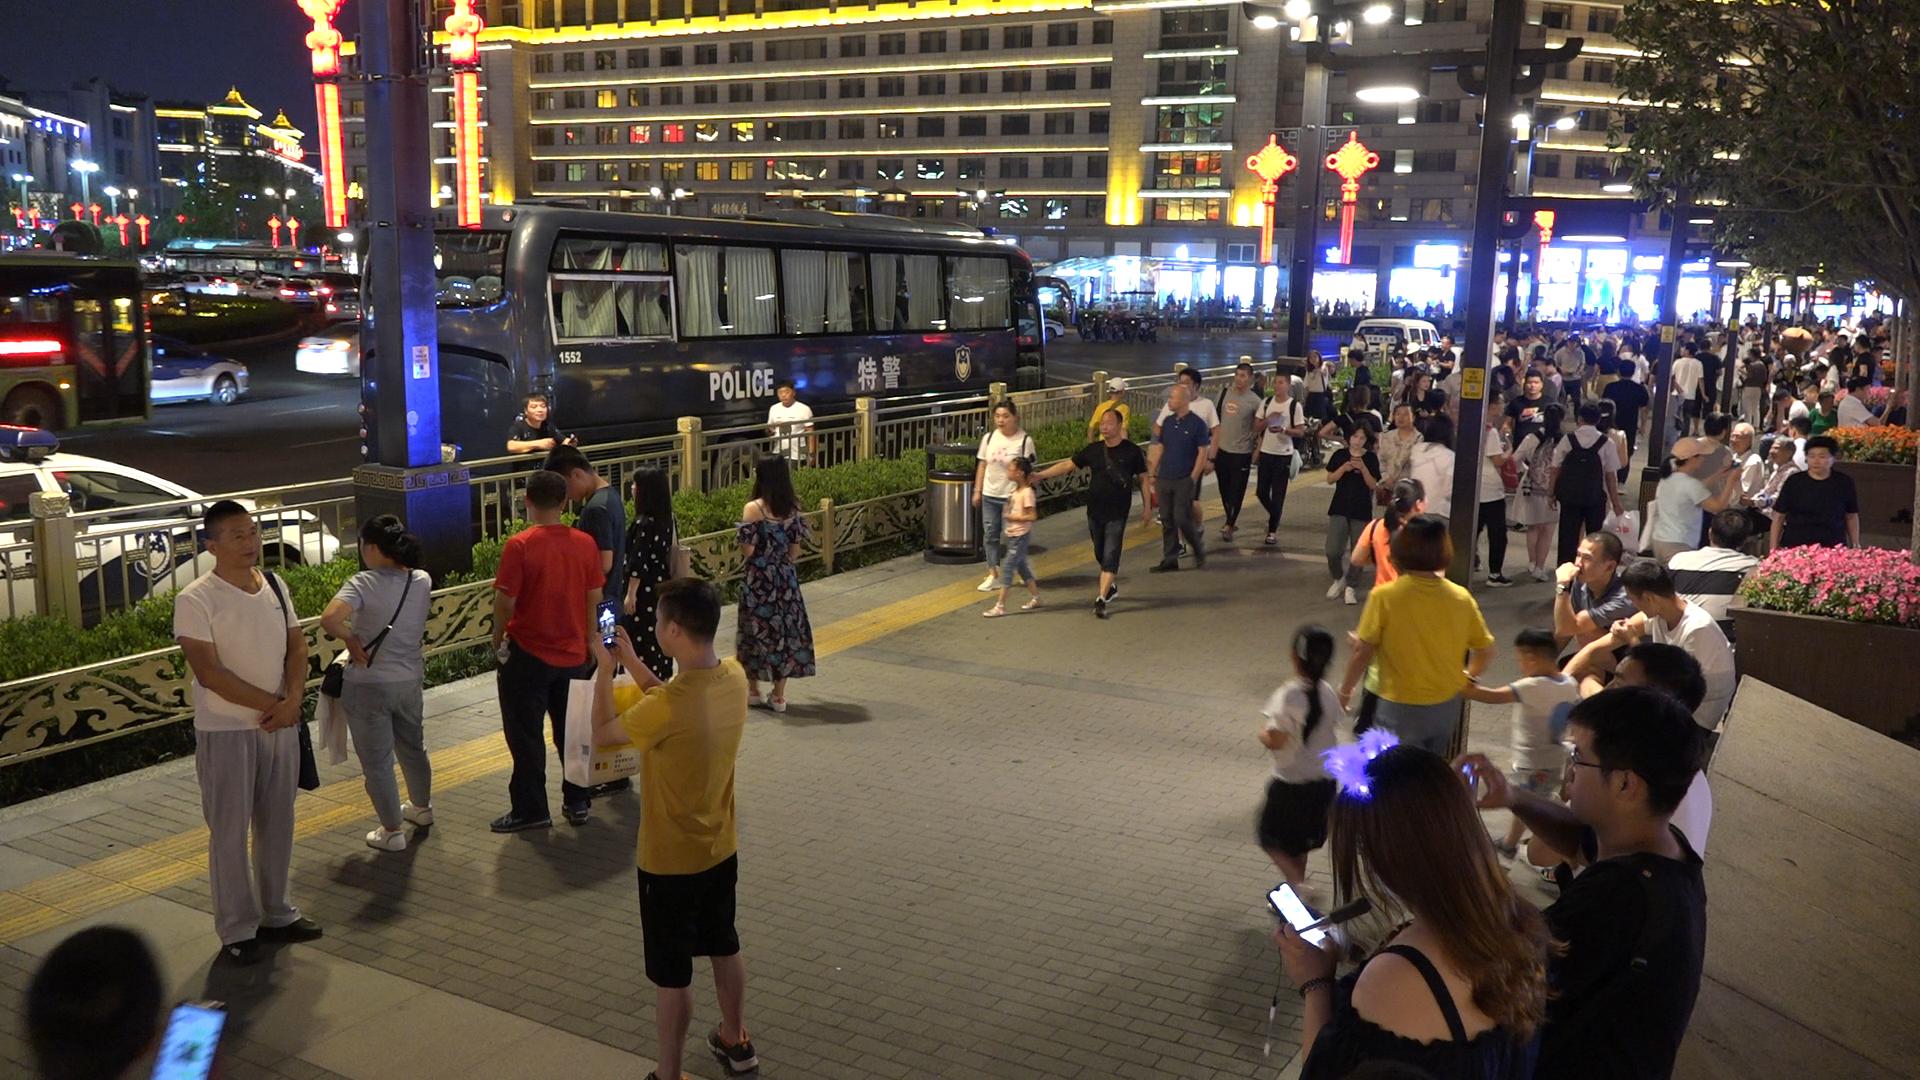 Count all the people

132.